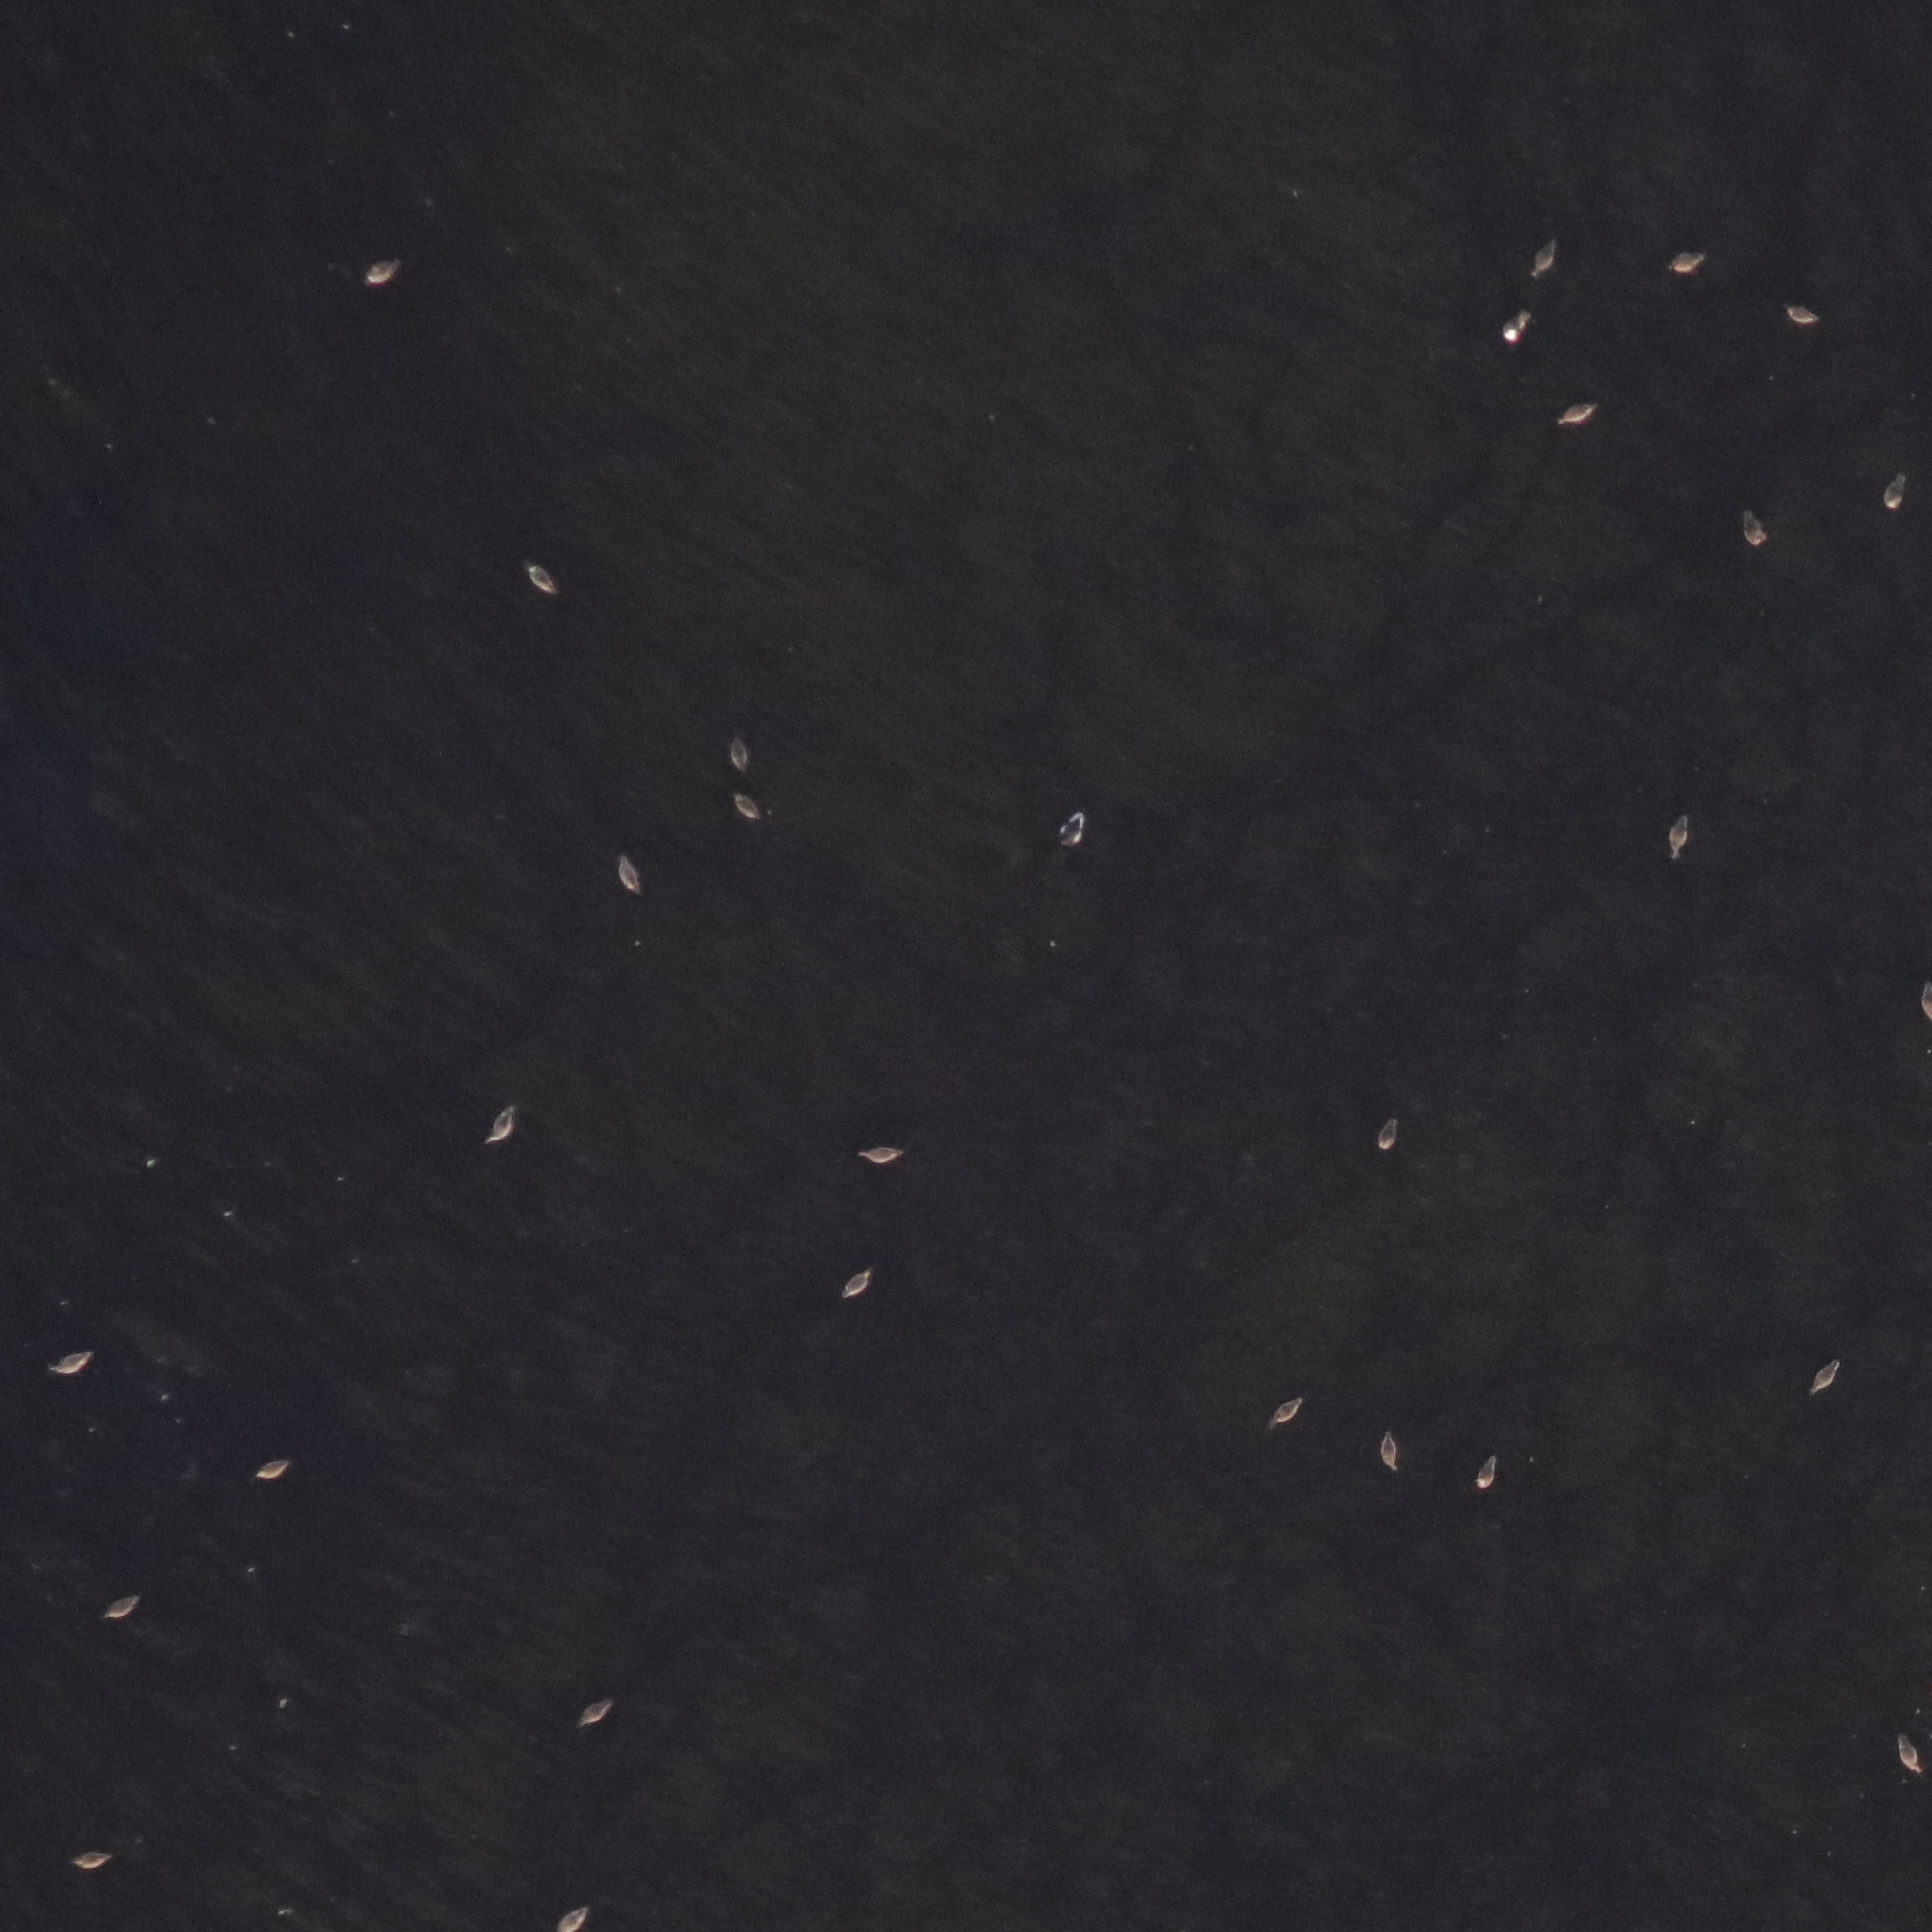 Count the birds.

30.